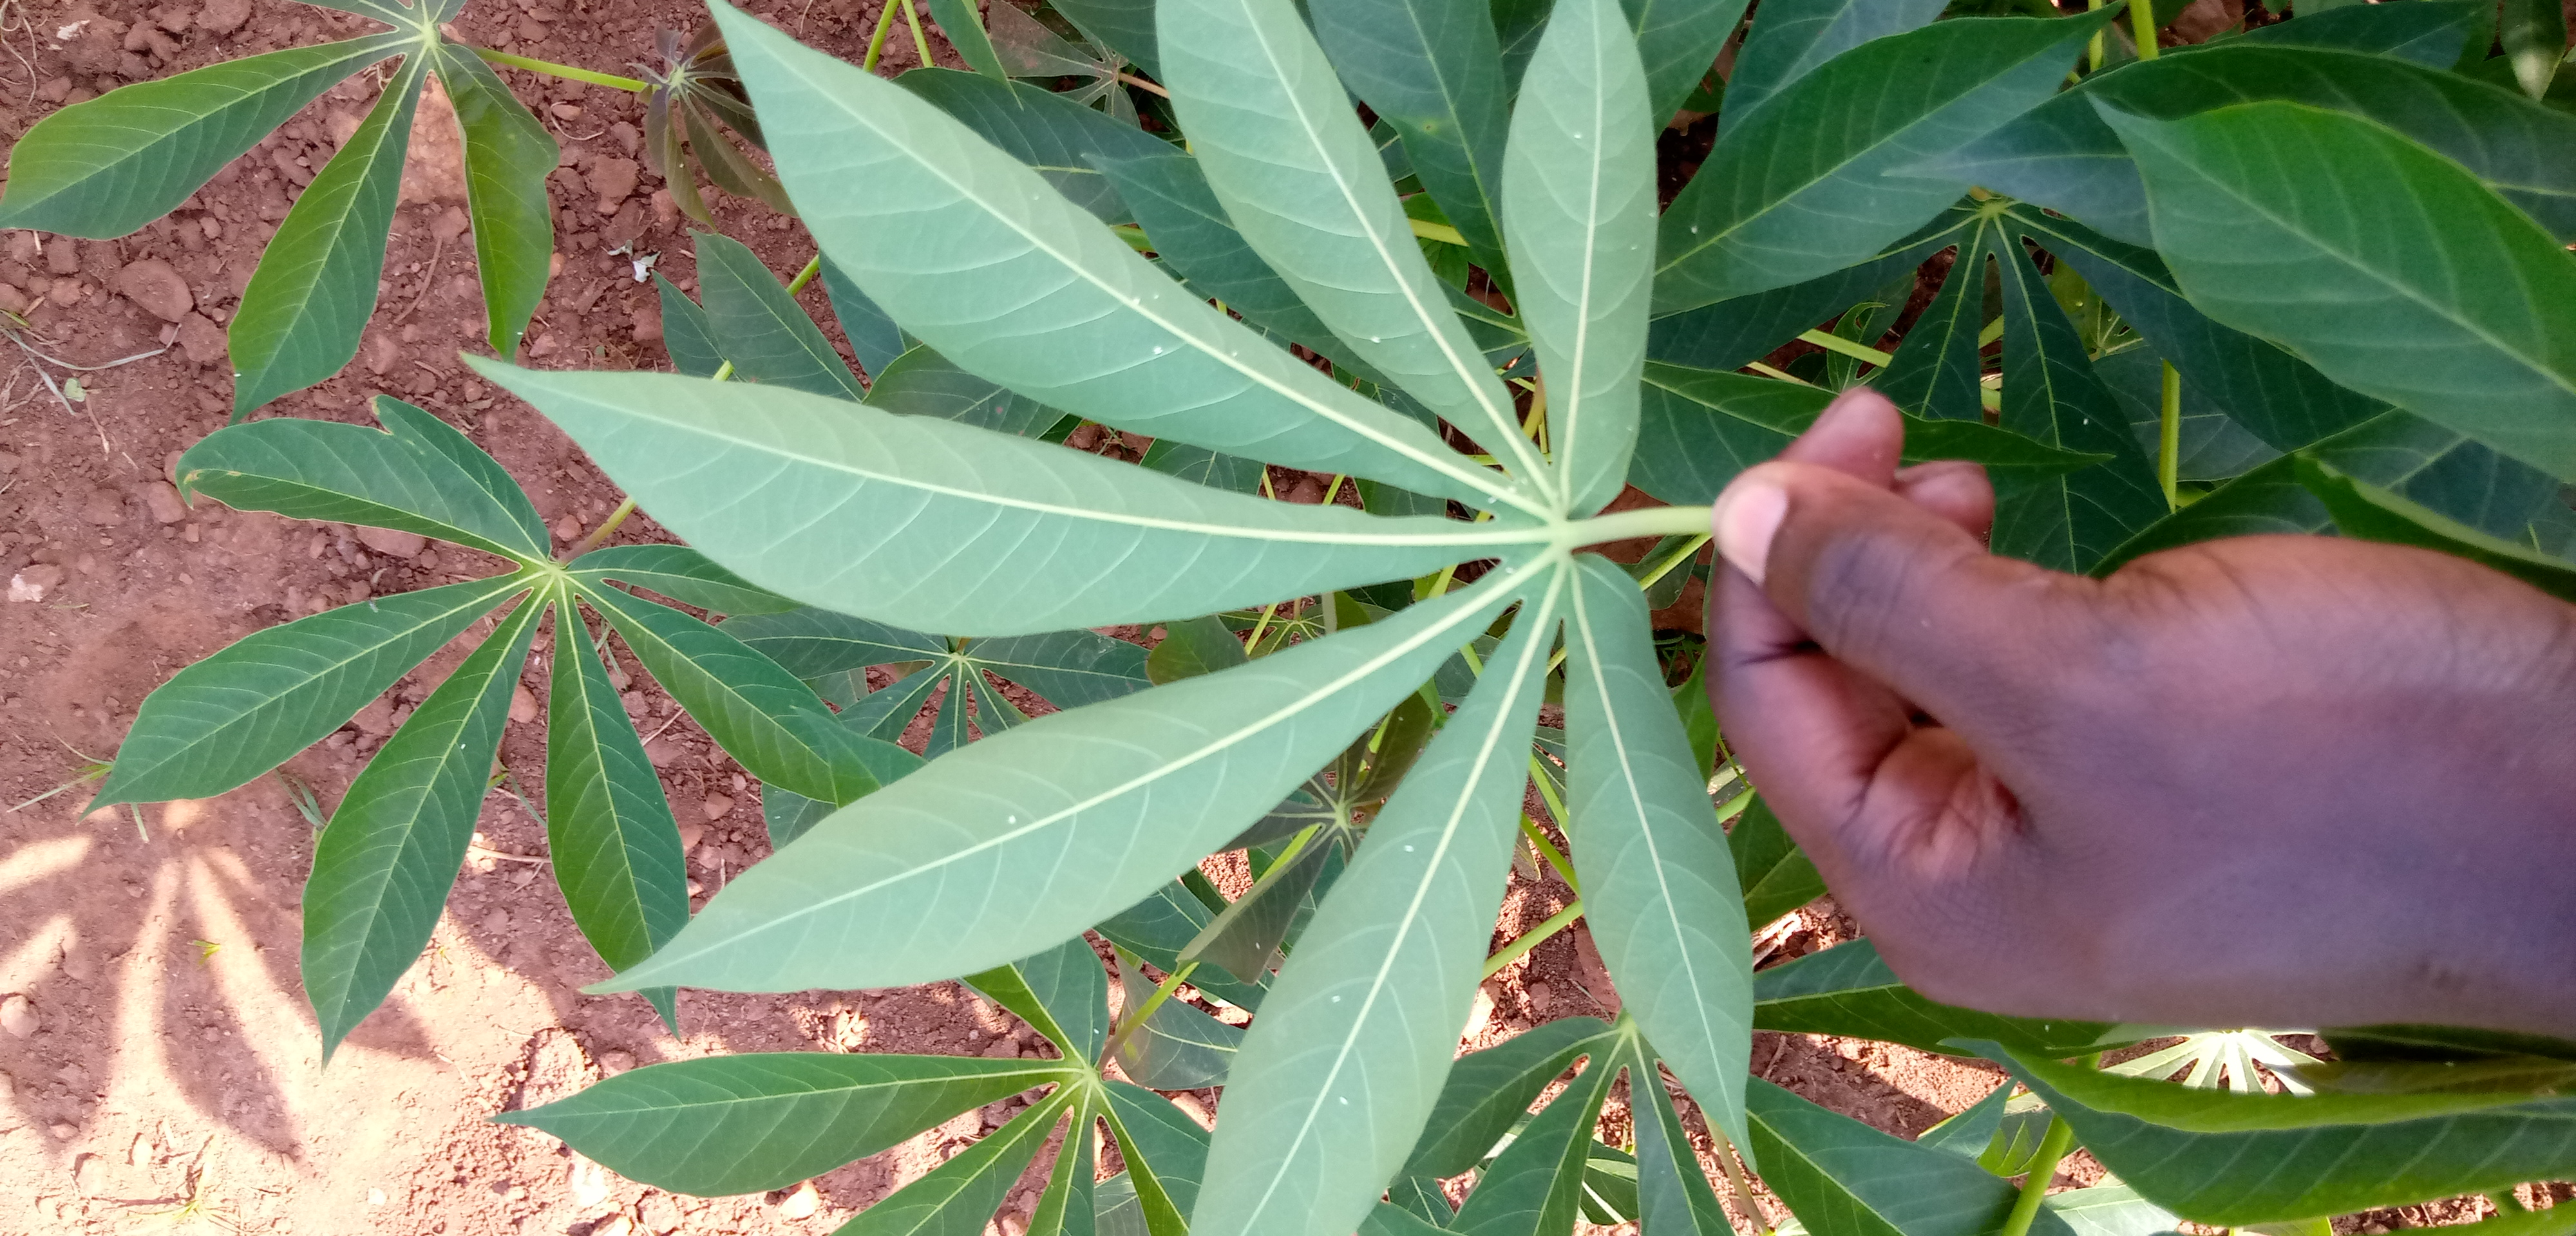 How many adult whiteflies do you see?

3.